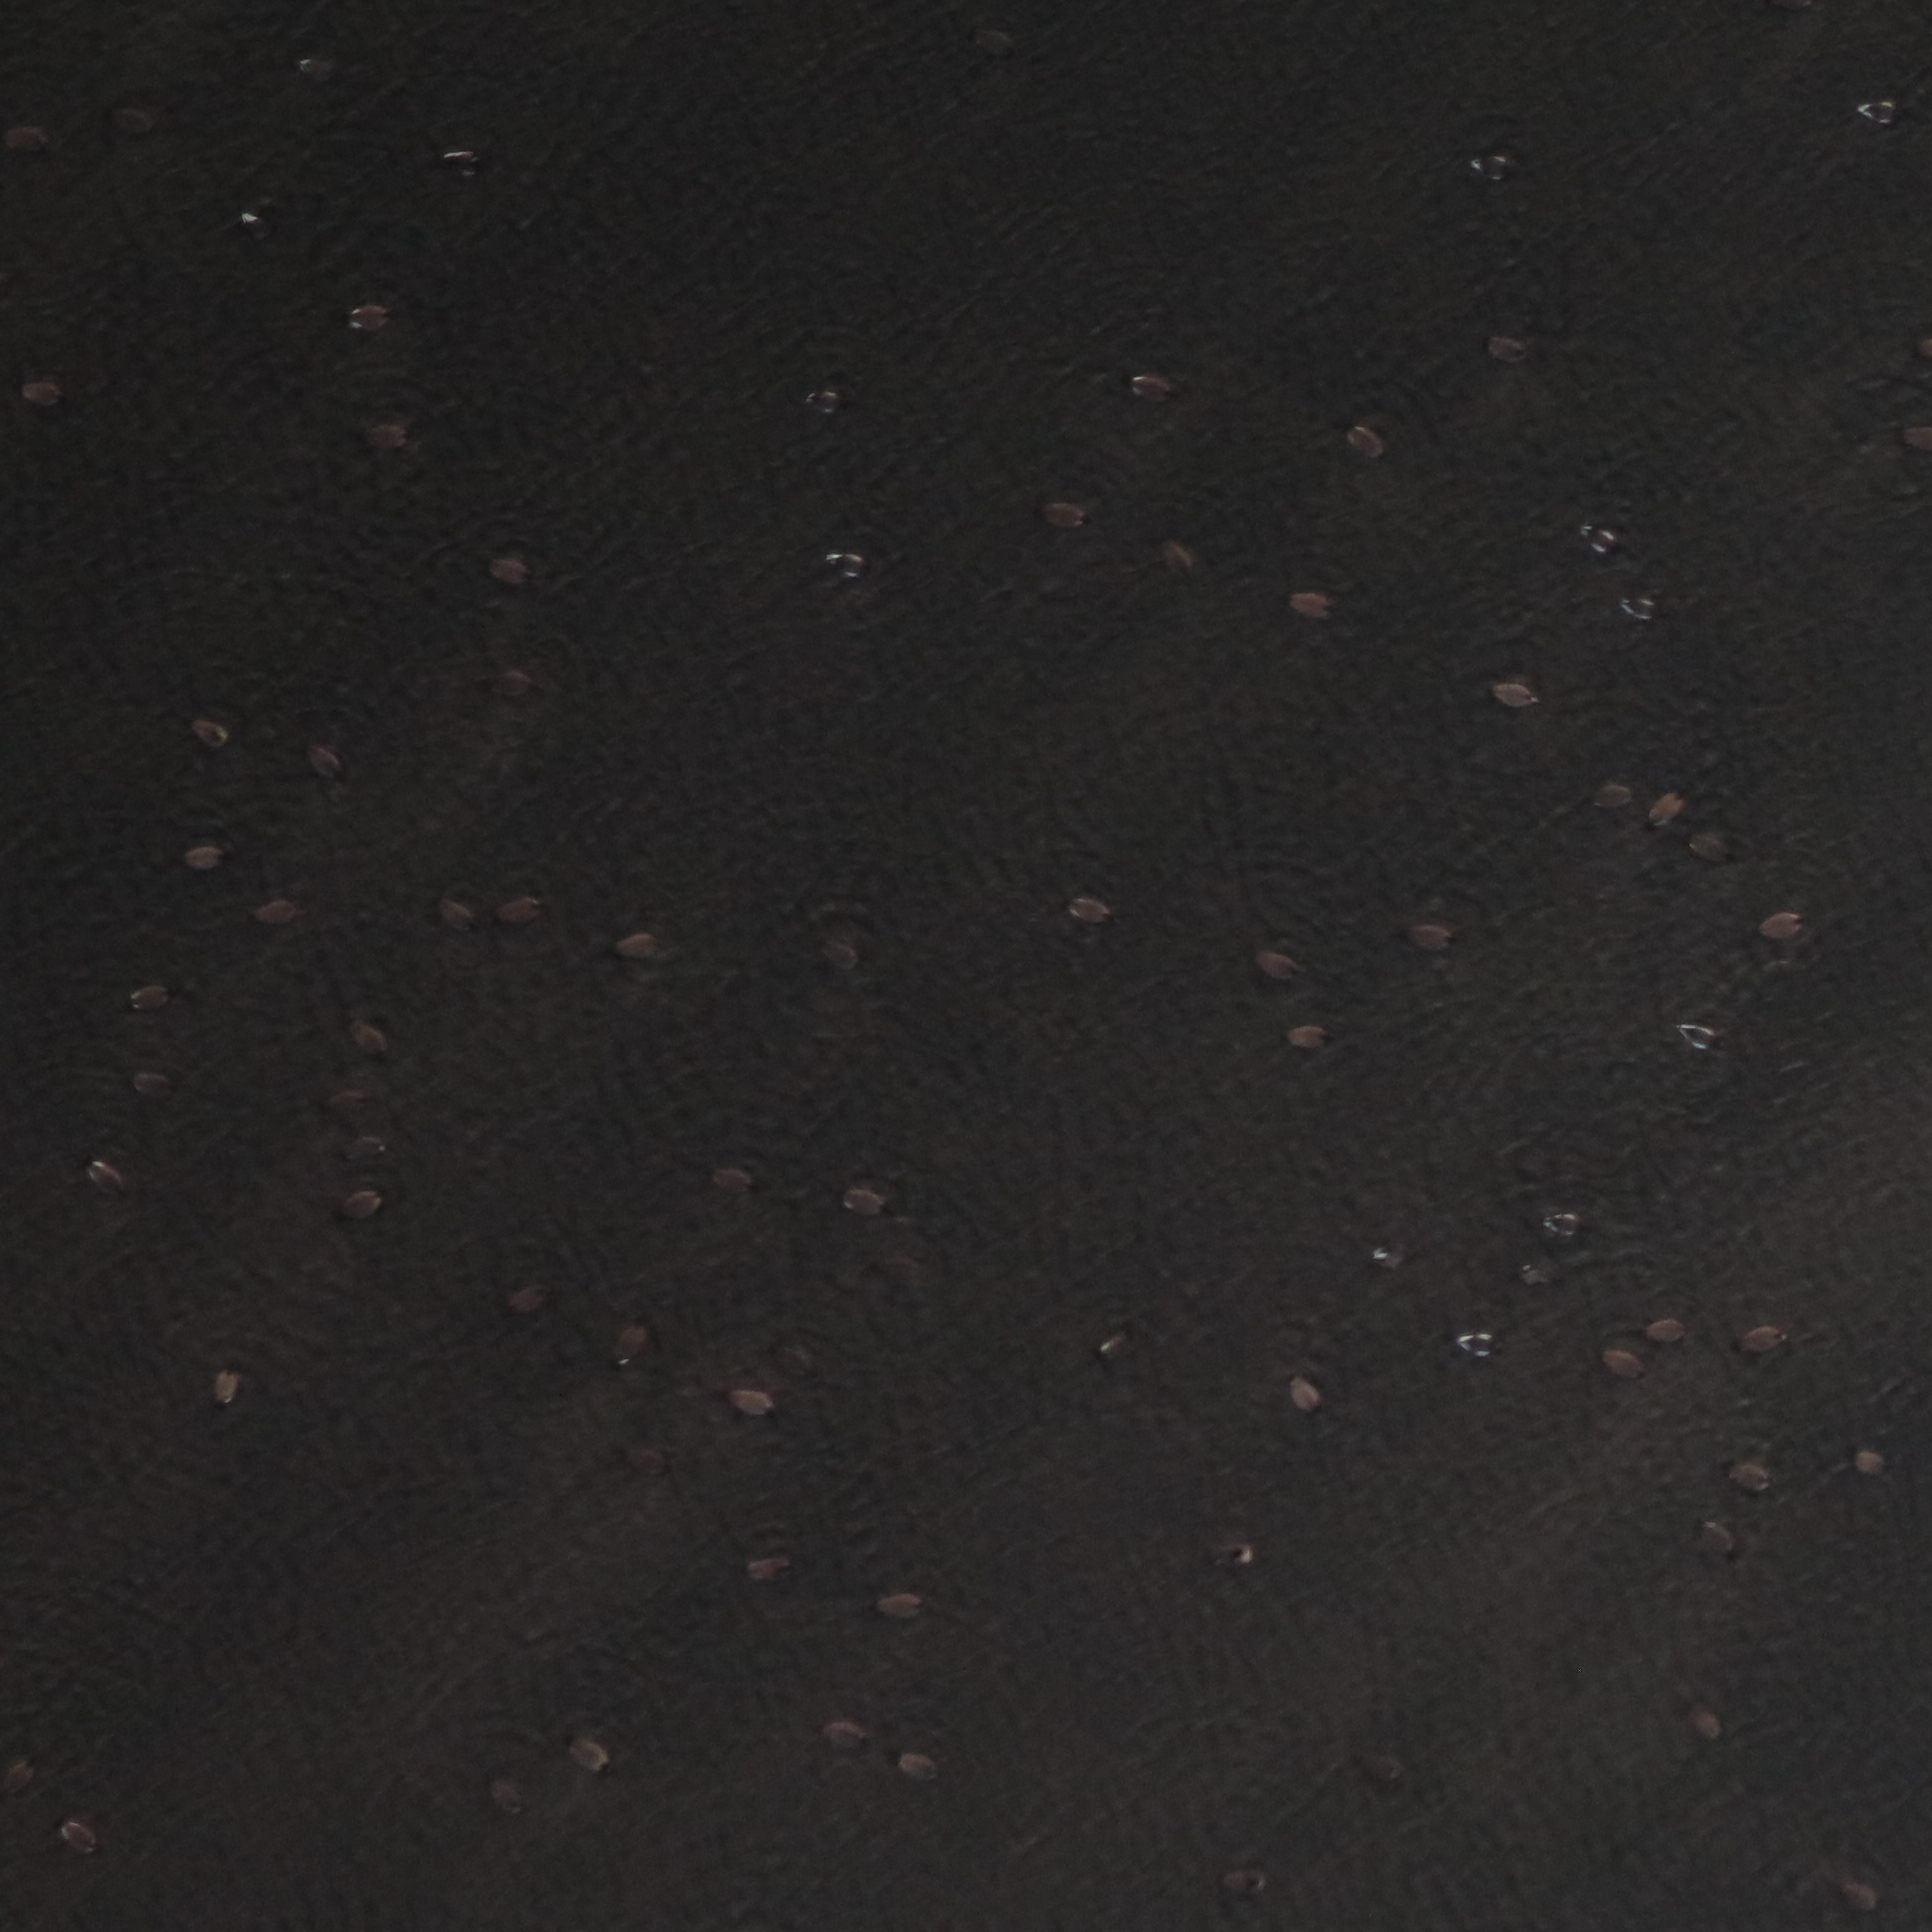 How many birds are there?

79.